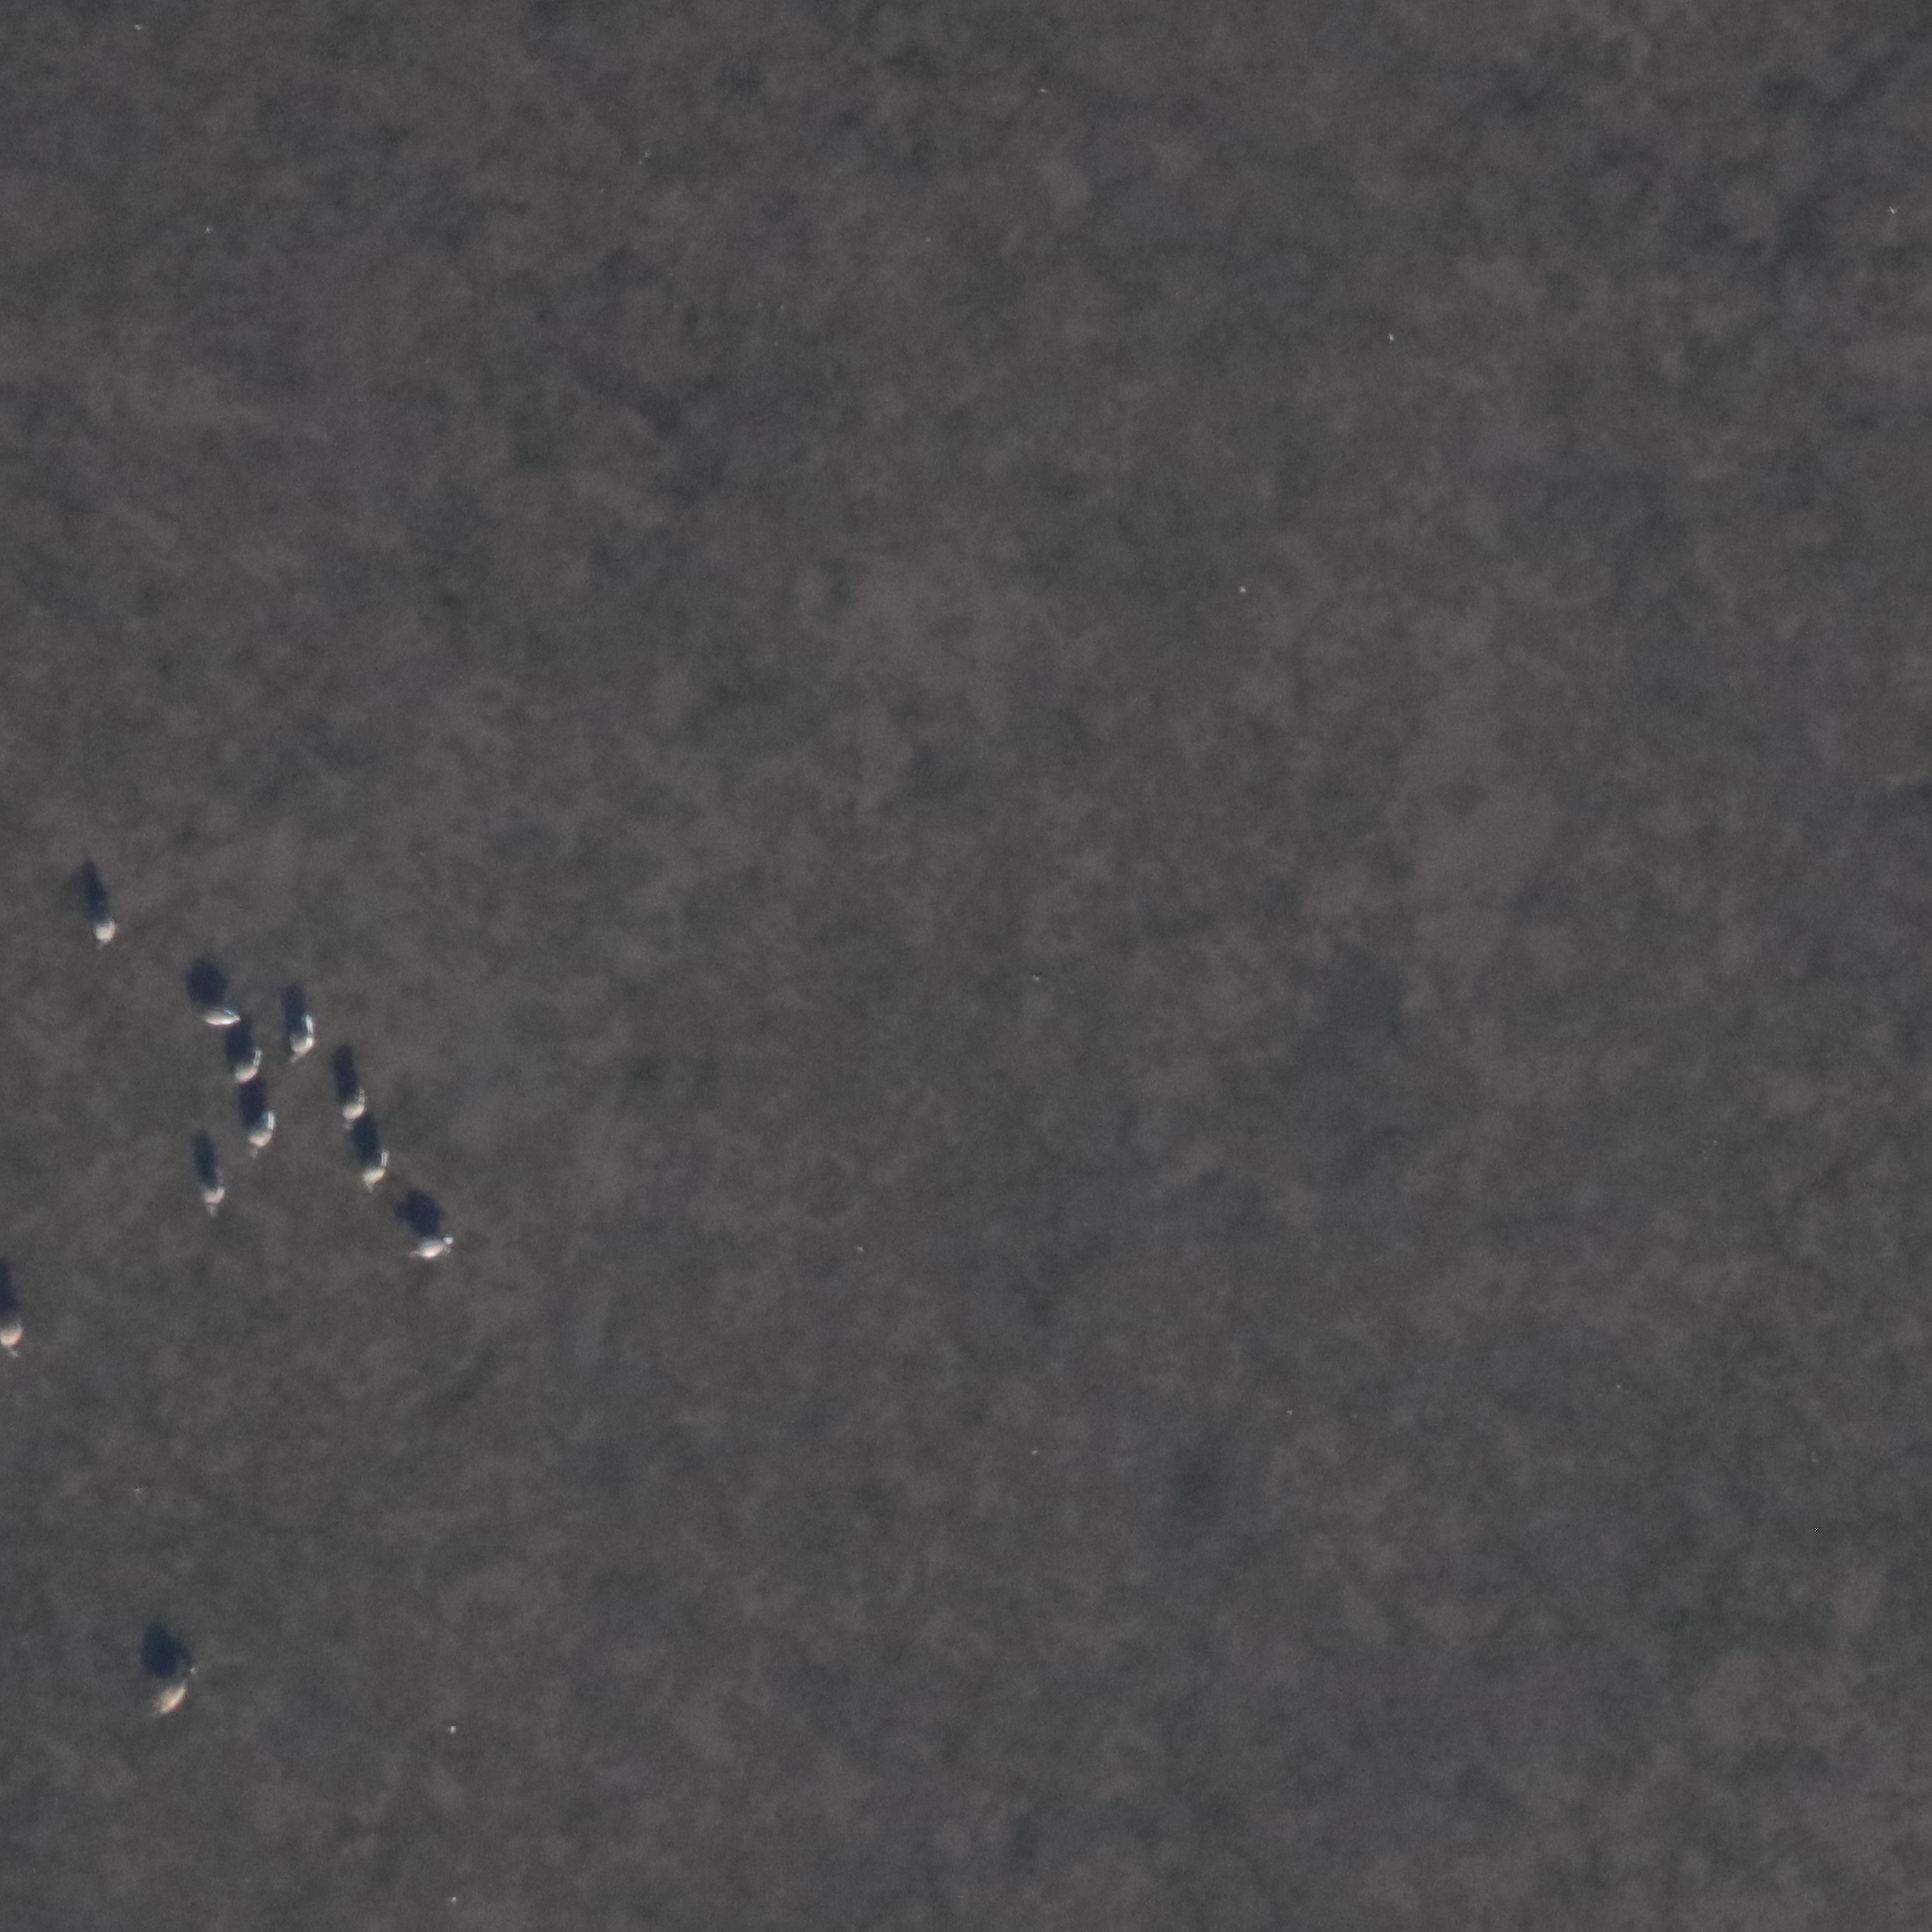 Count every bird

11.